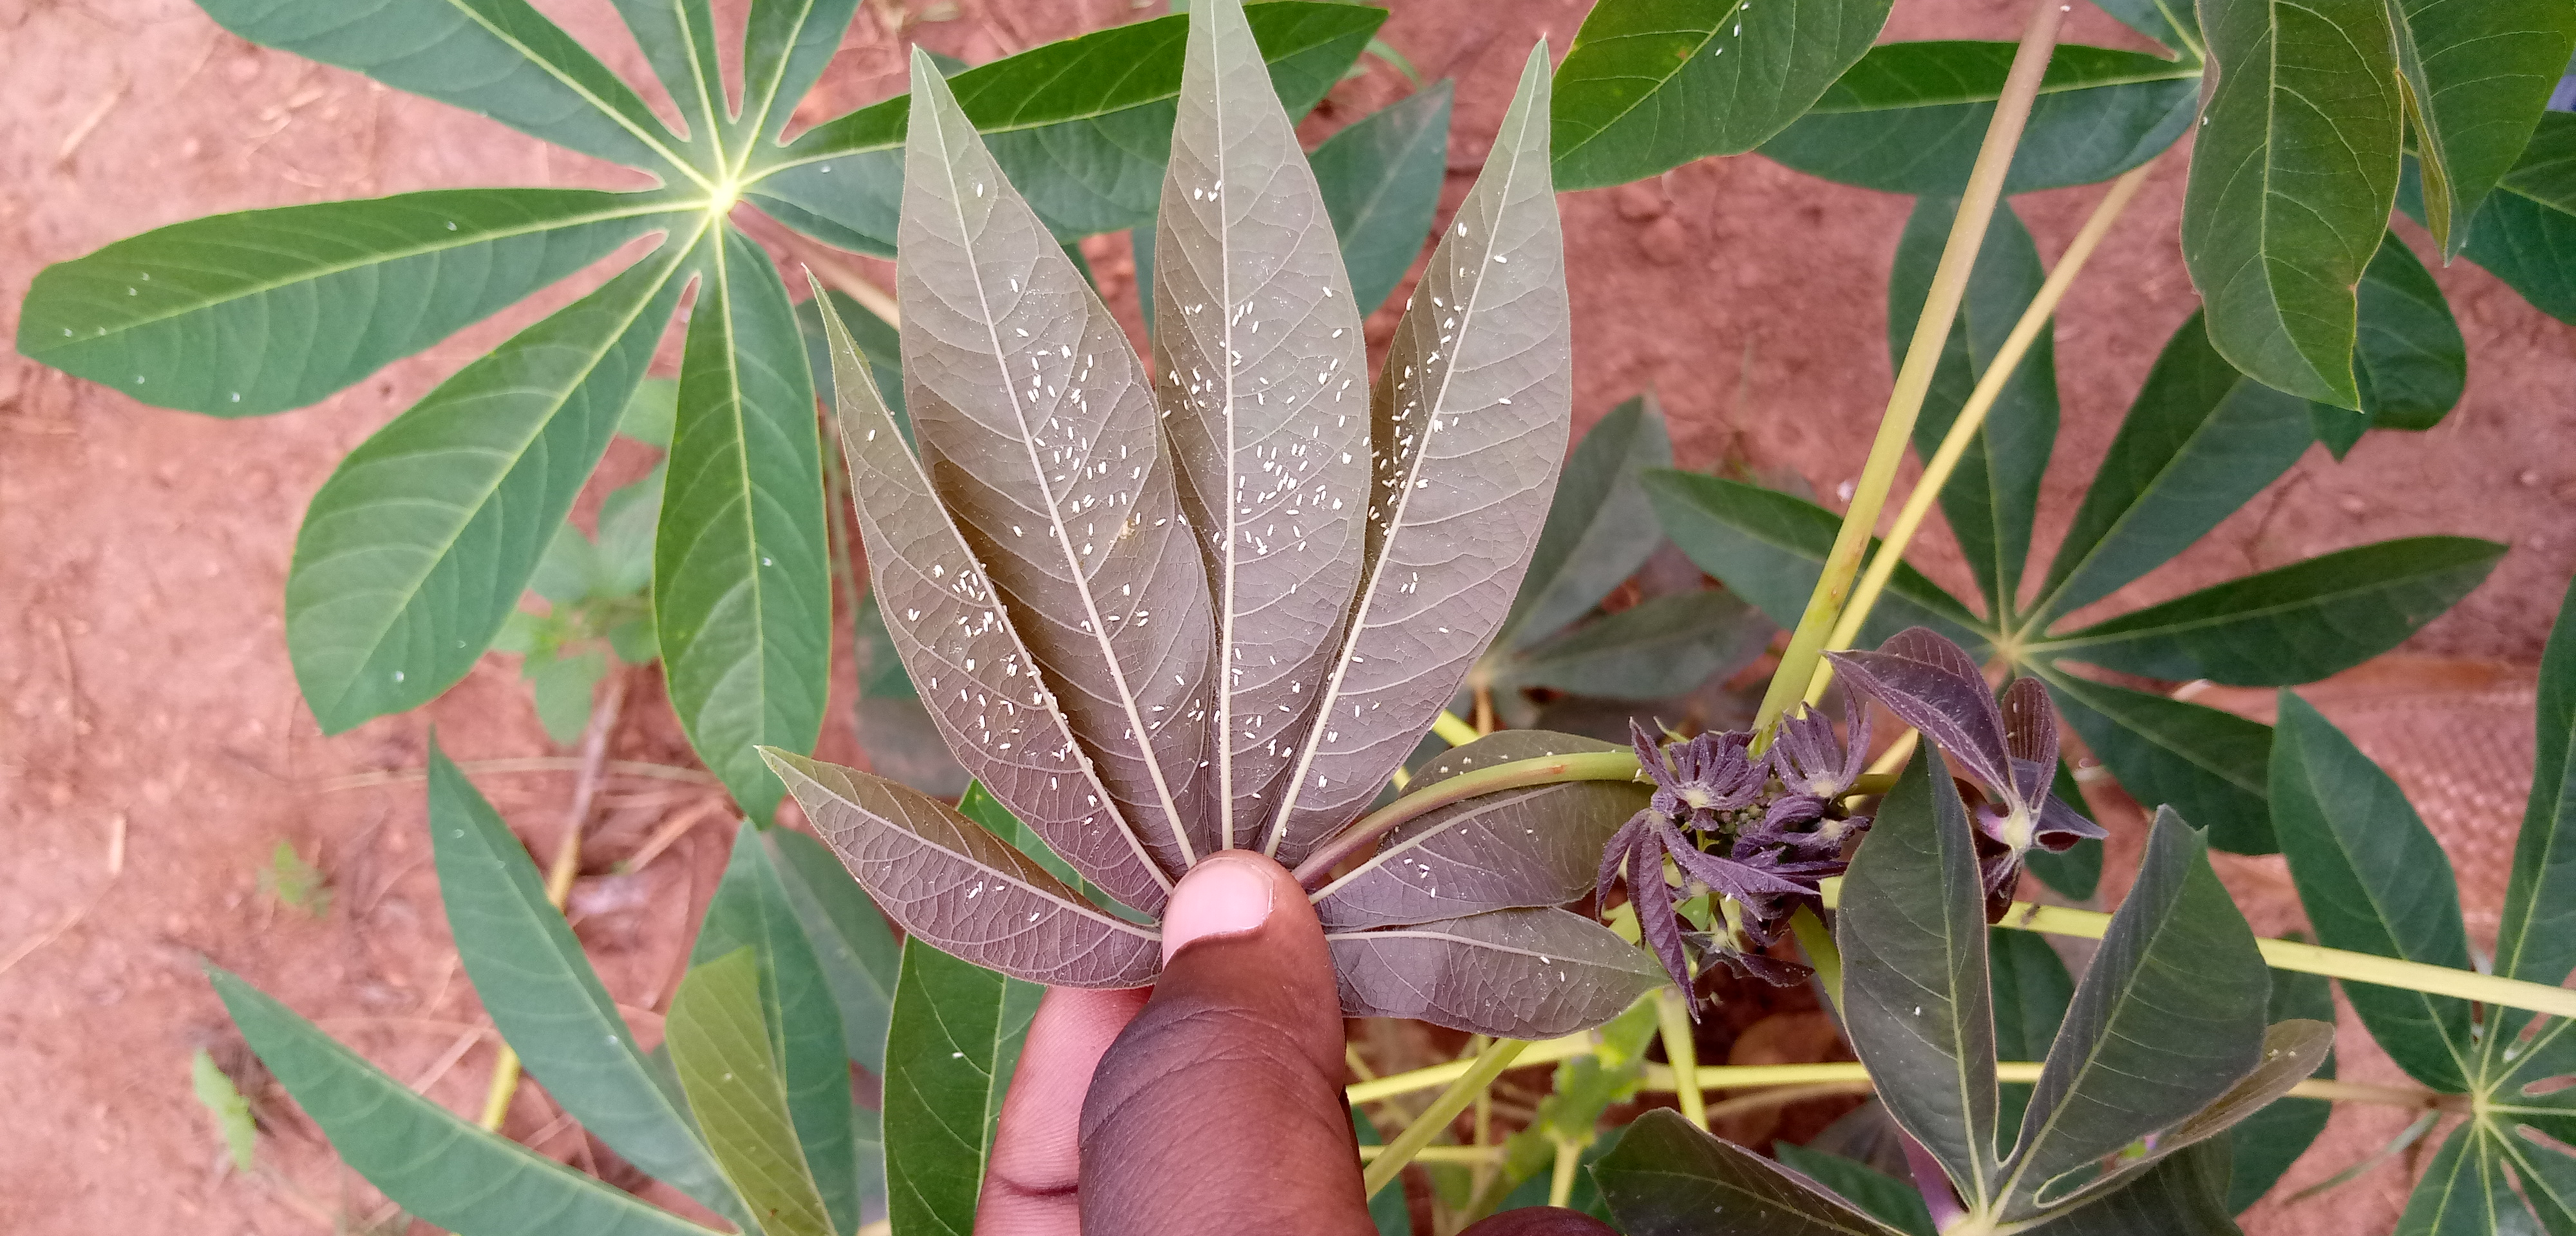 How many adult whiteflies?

271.